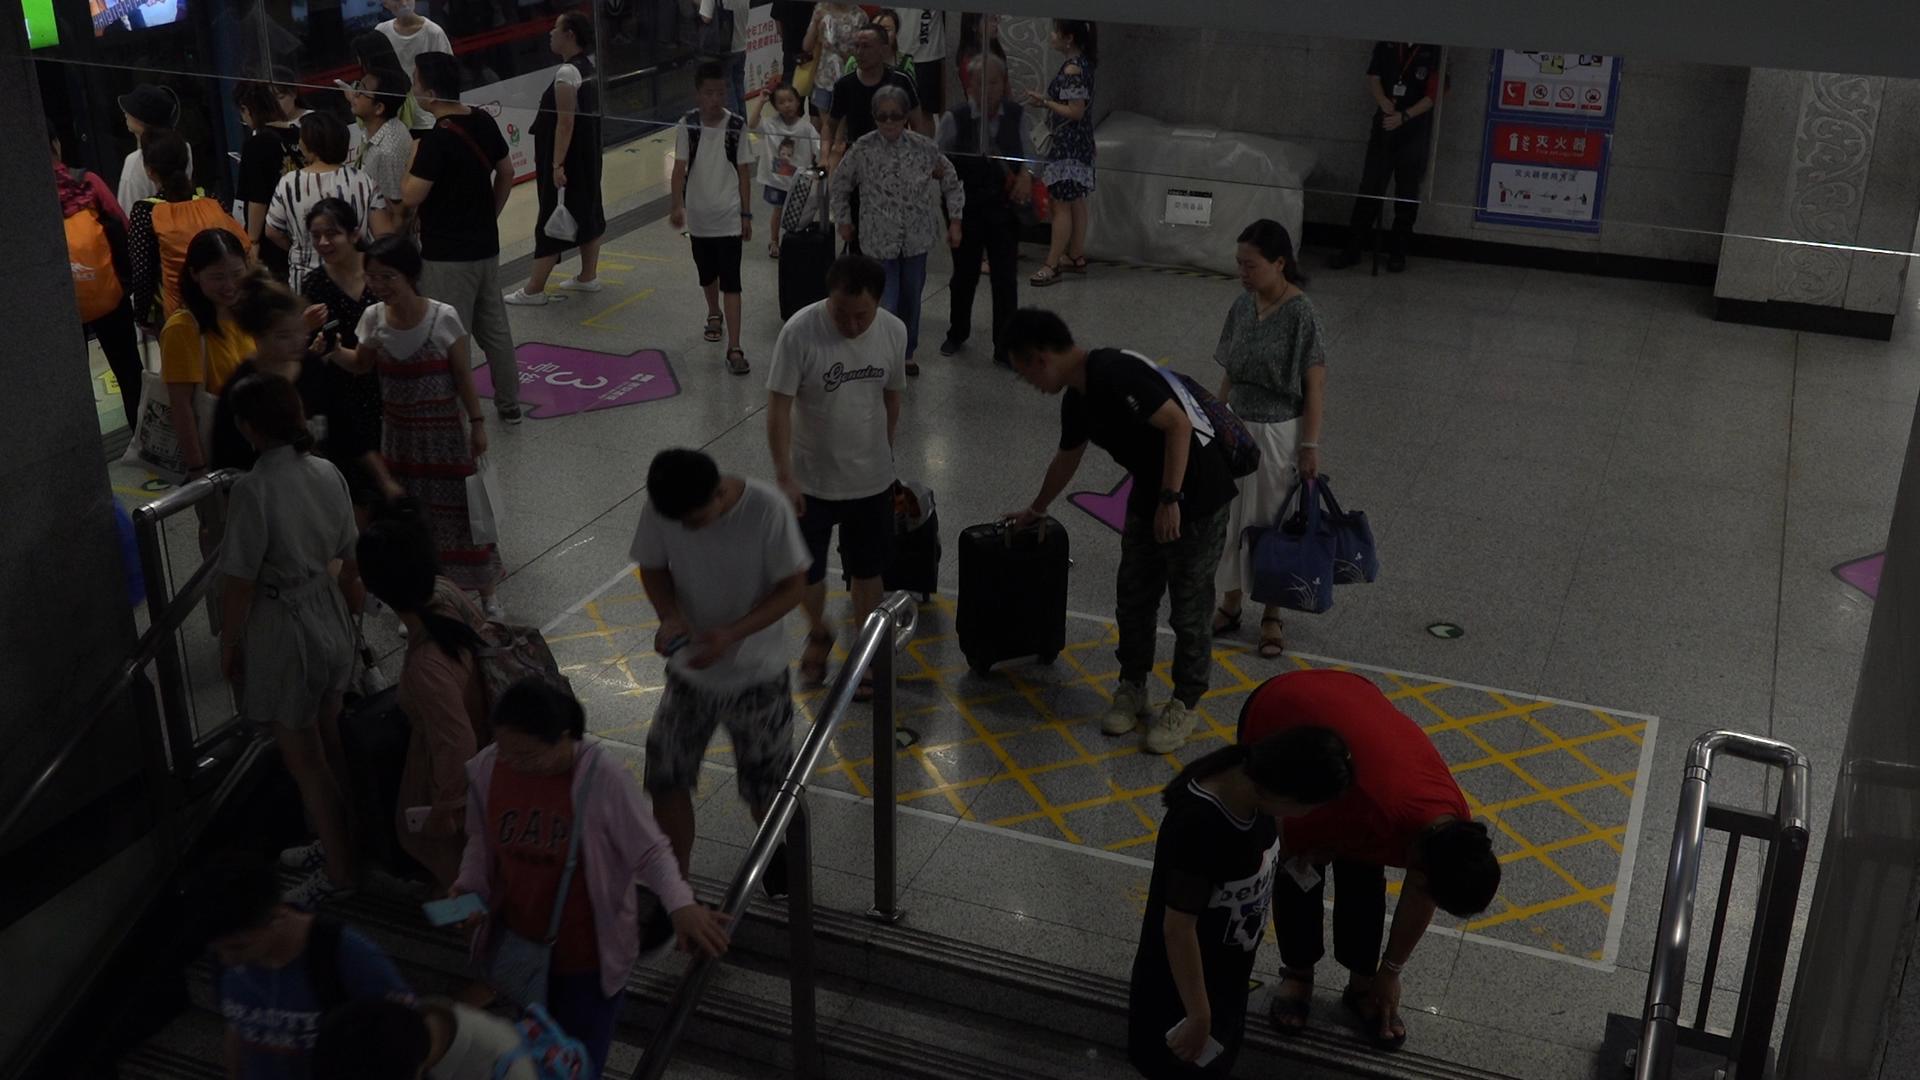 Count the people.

34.